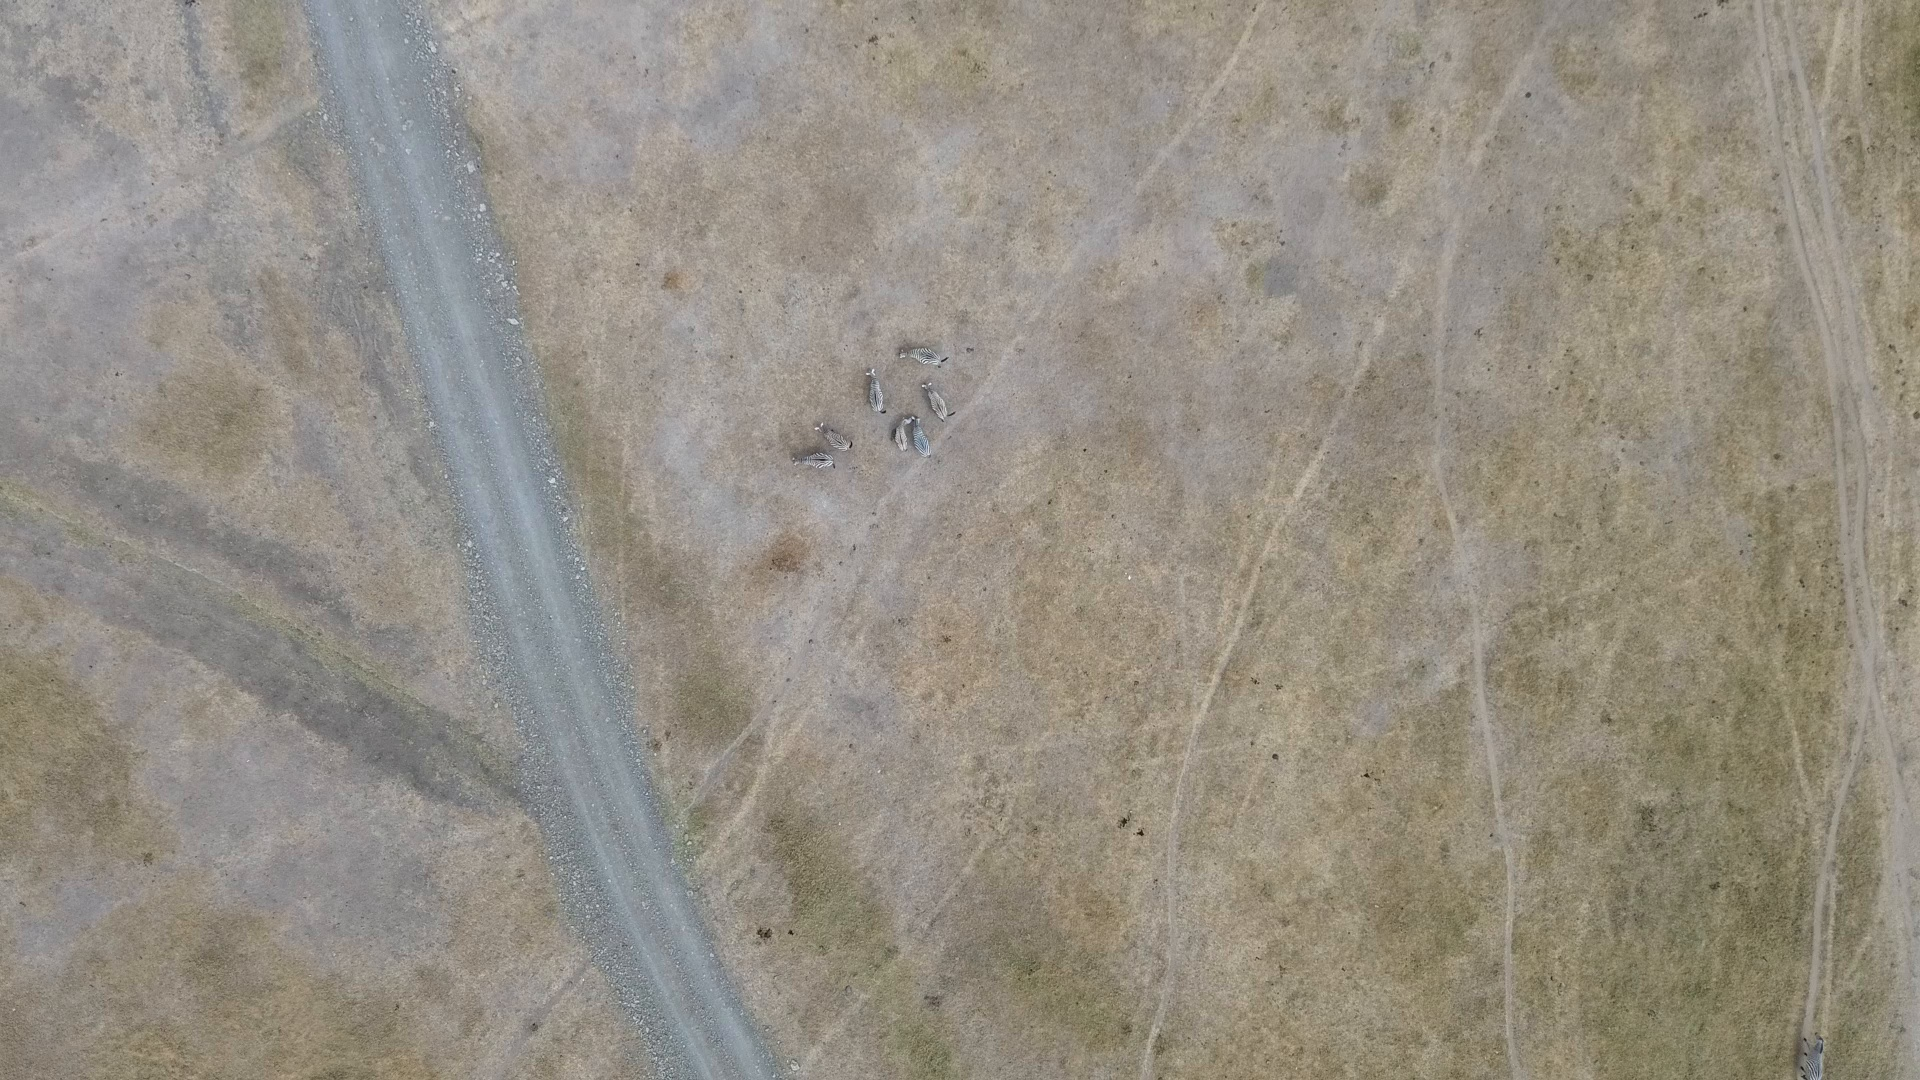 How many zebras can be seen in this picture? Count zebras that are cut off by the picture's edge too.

8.